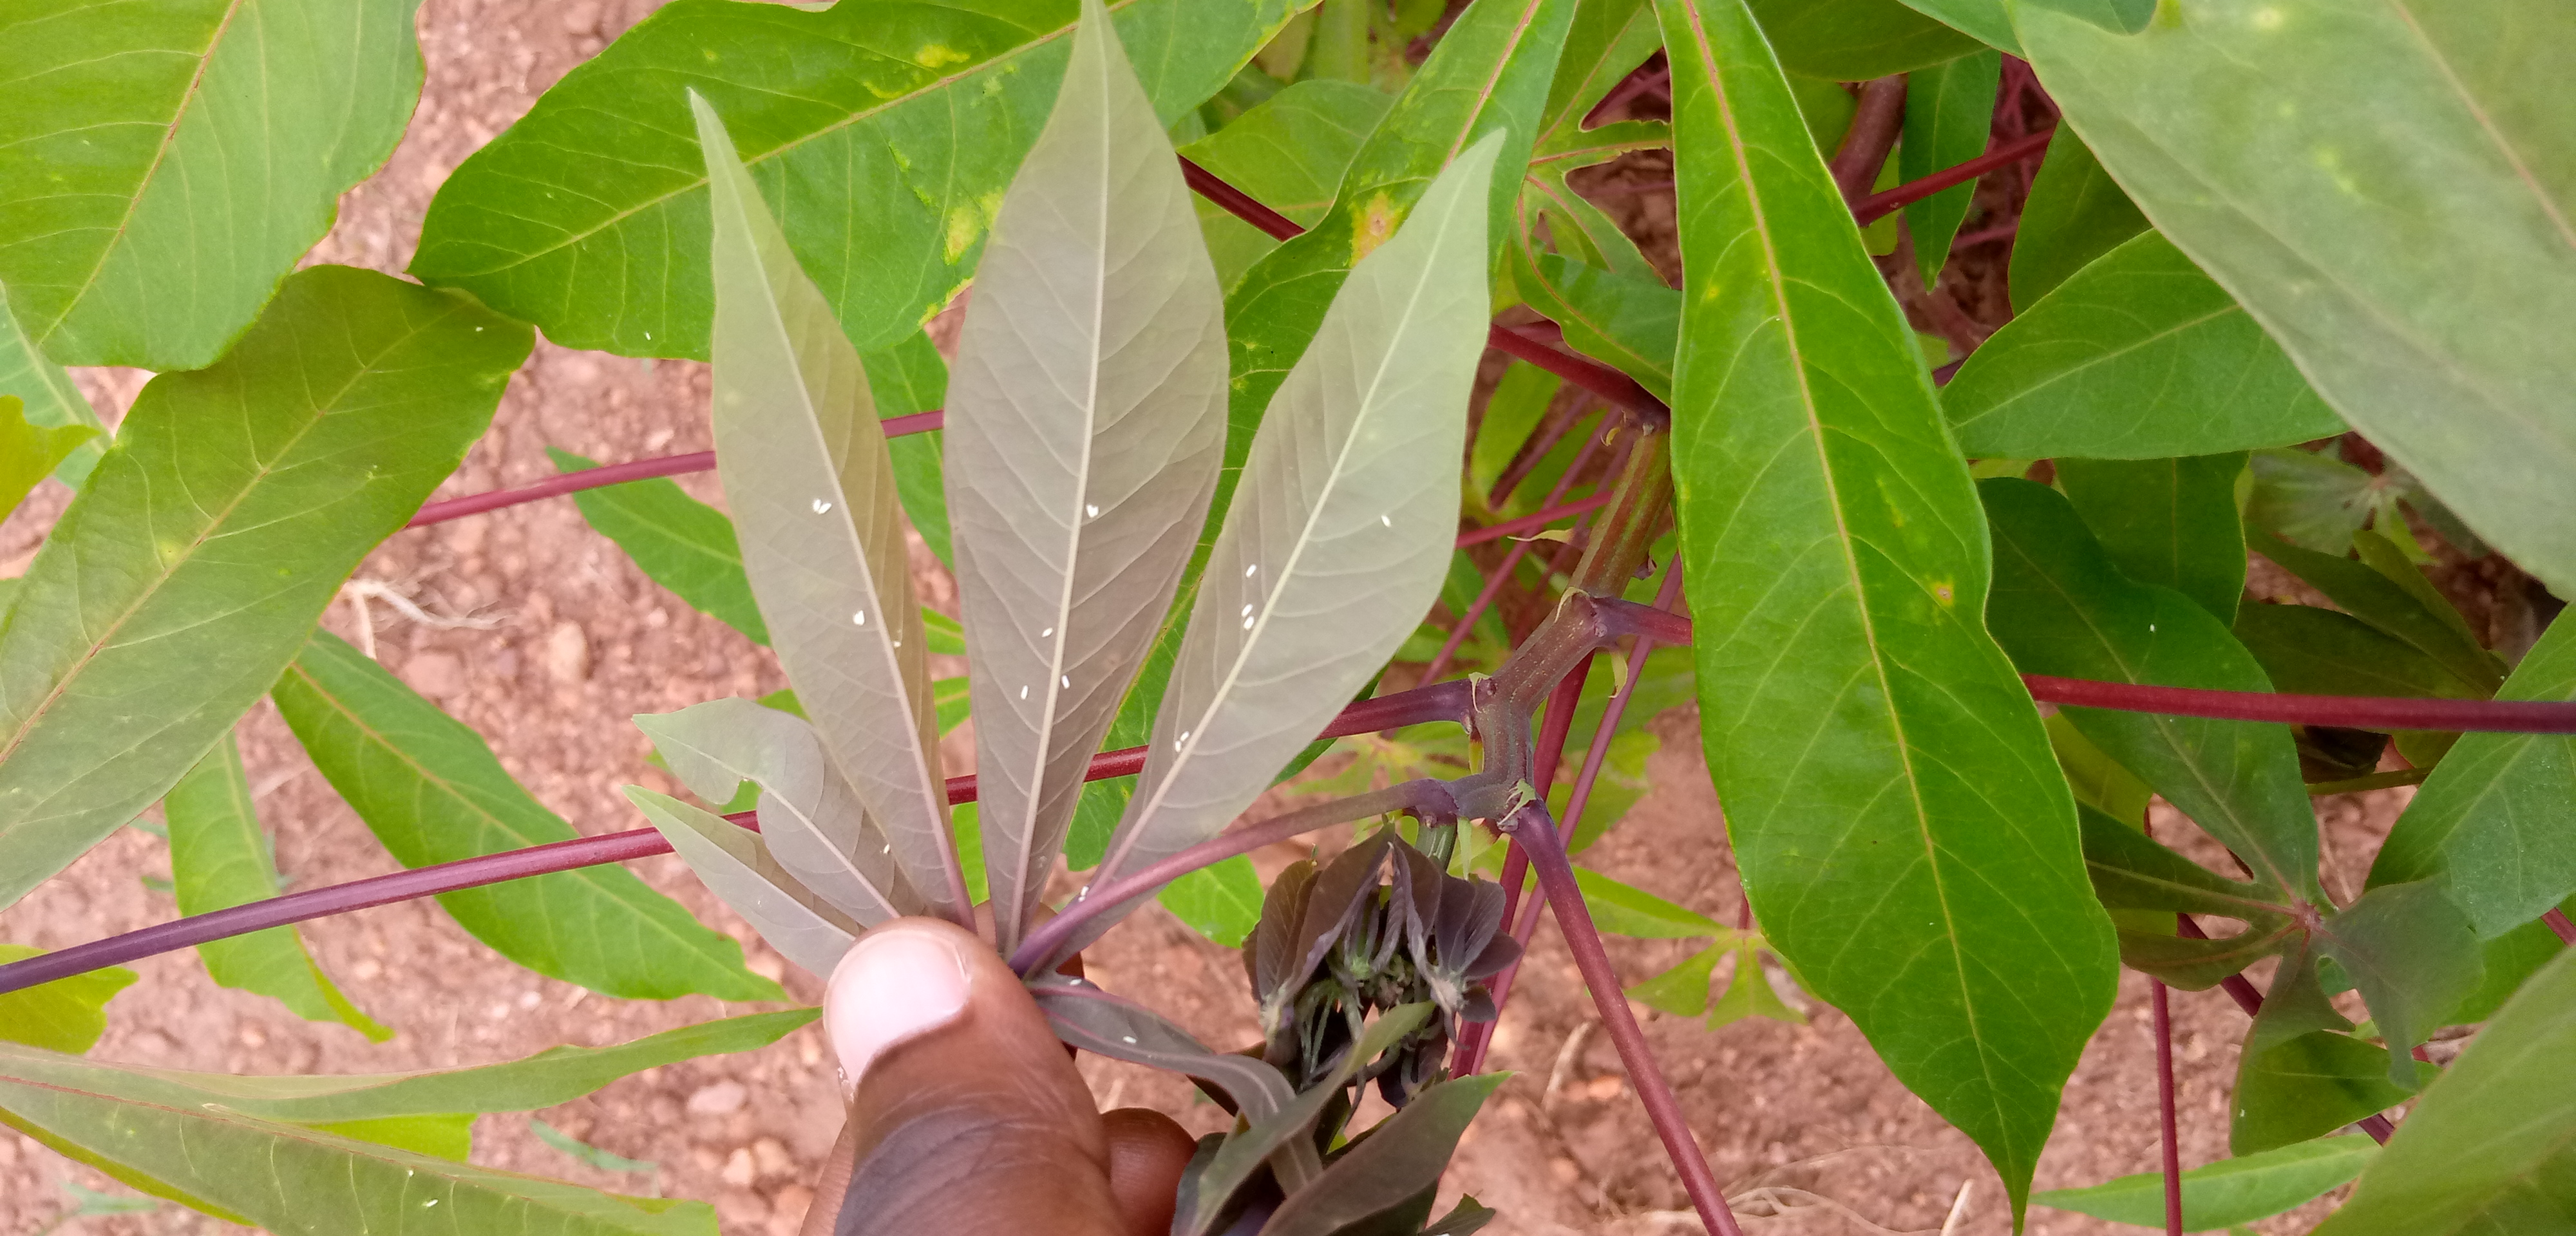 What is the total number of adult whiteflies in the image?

23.